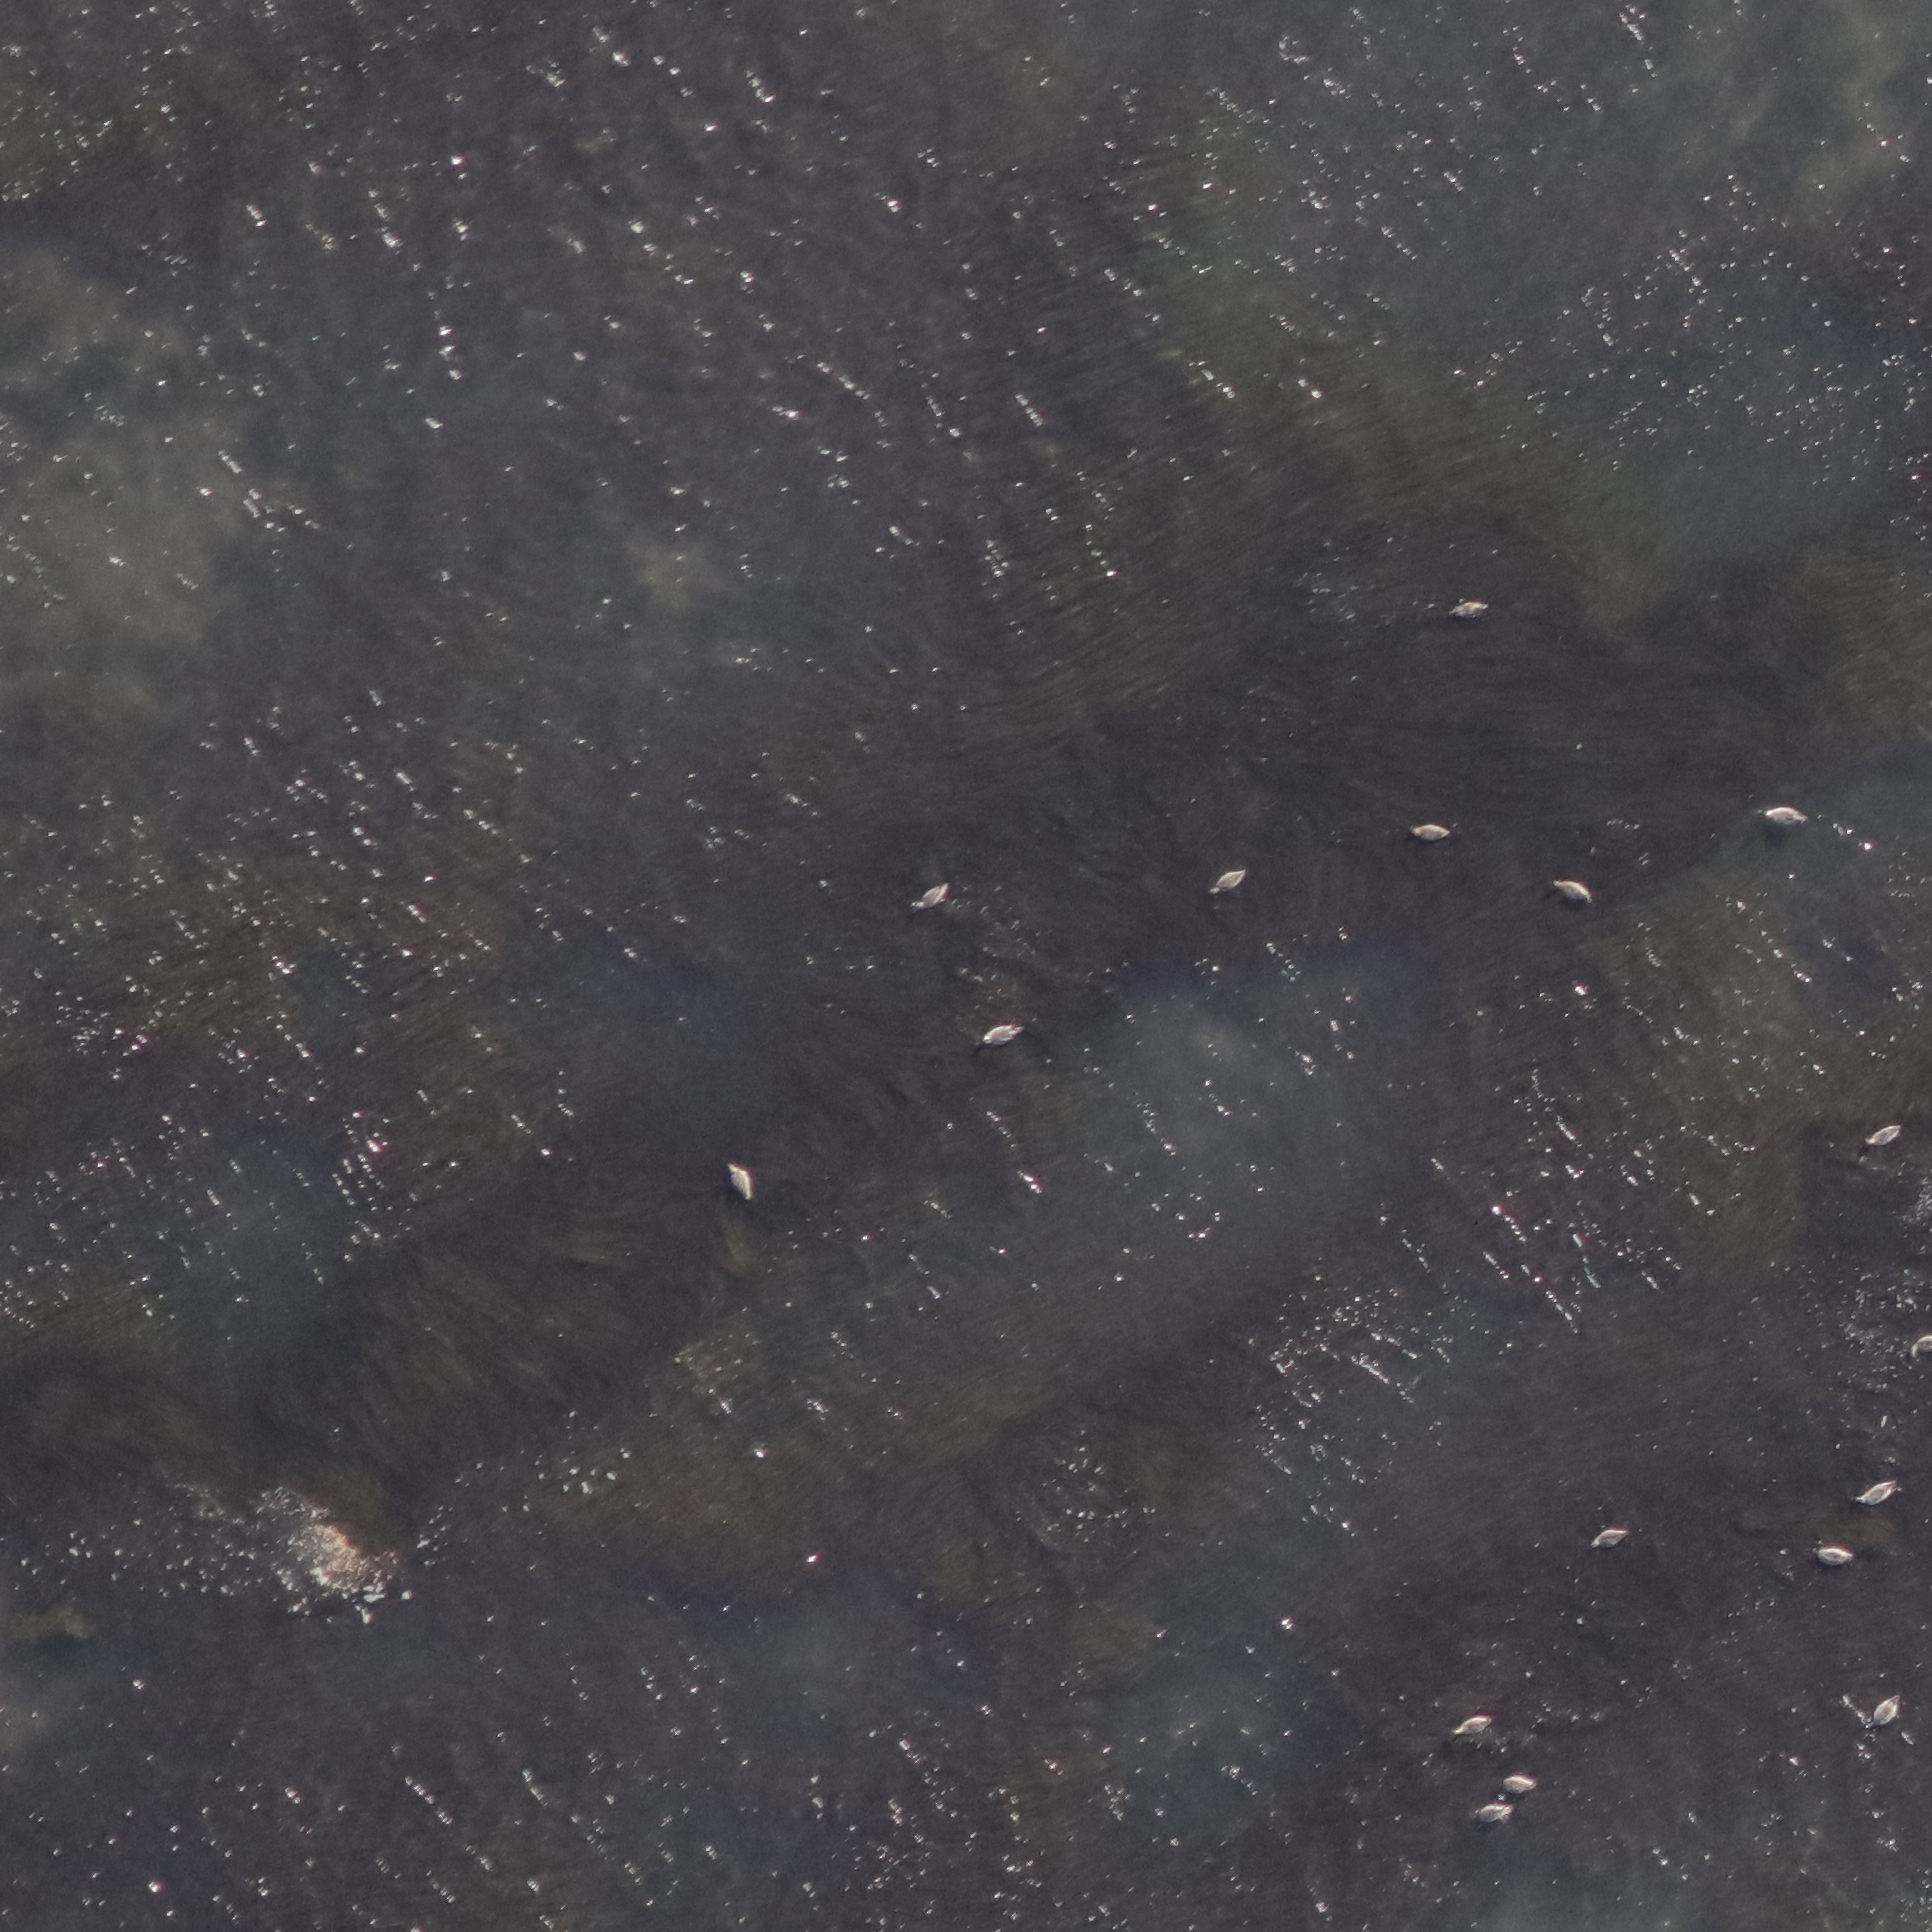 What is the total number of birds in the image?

17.